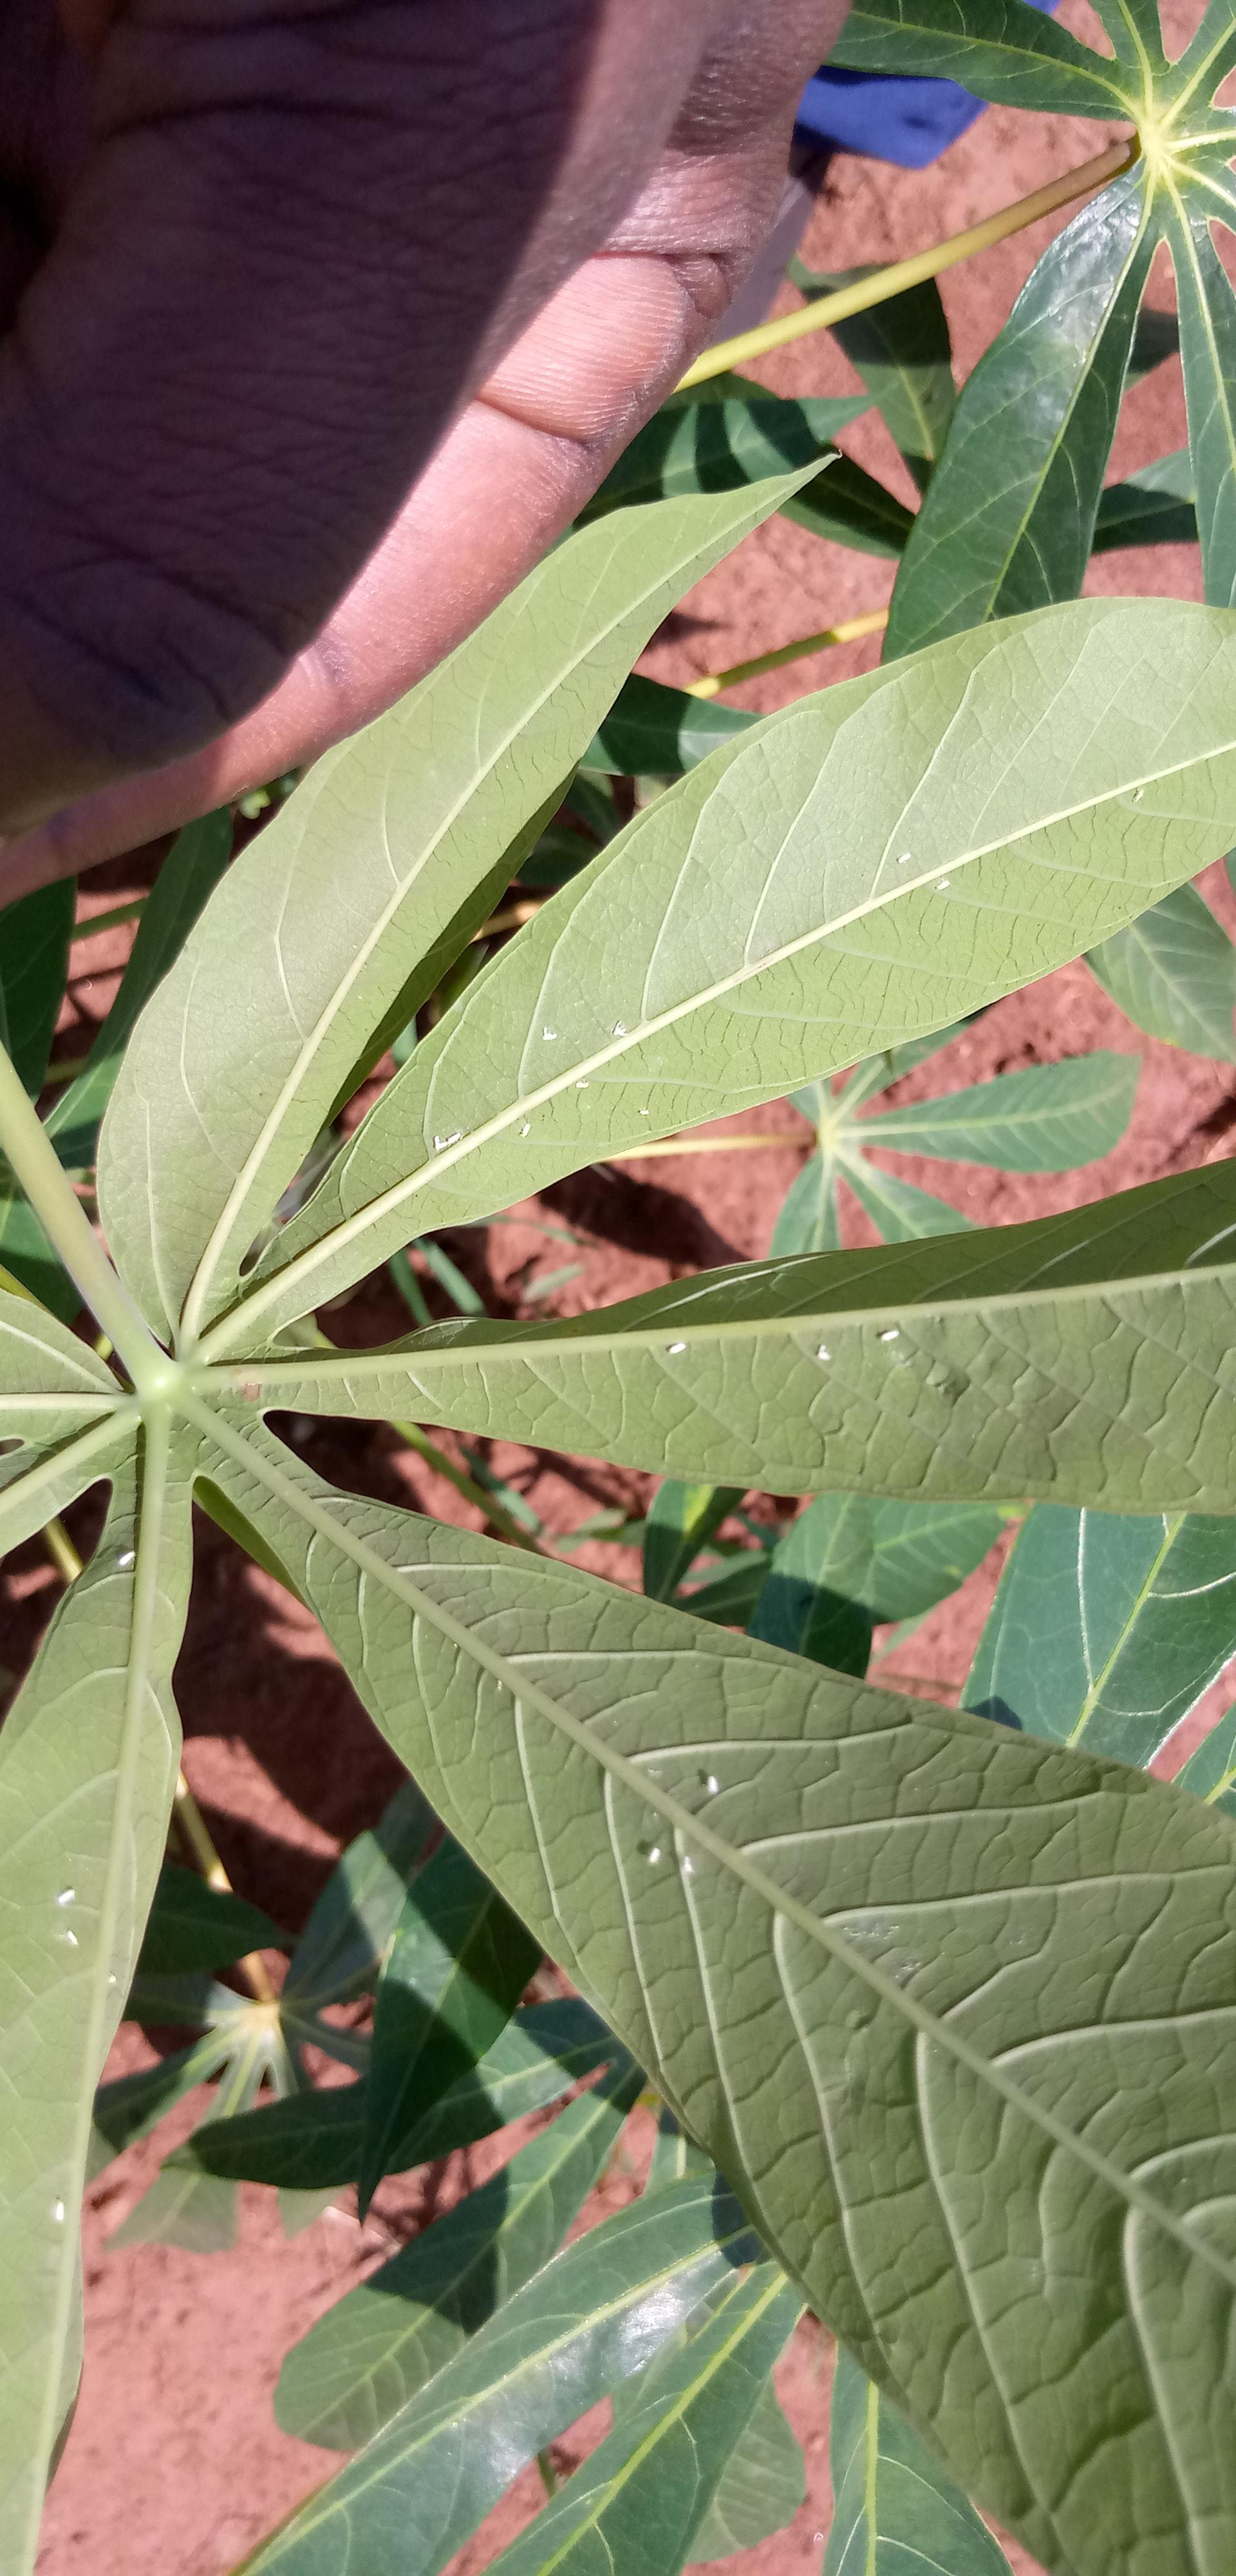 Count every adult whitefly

20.